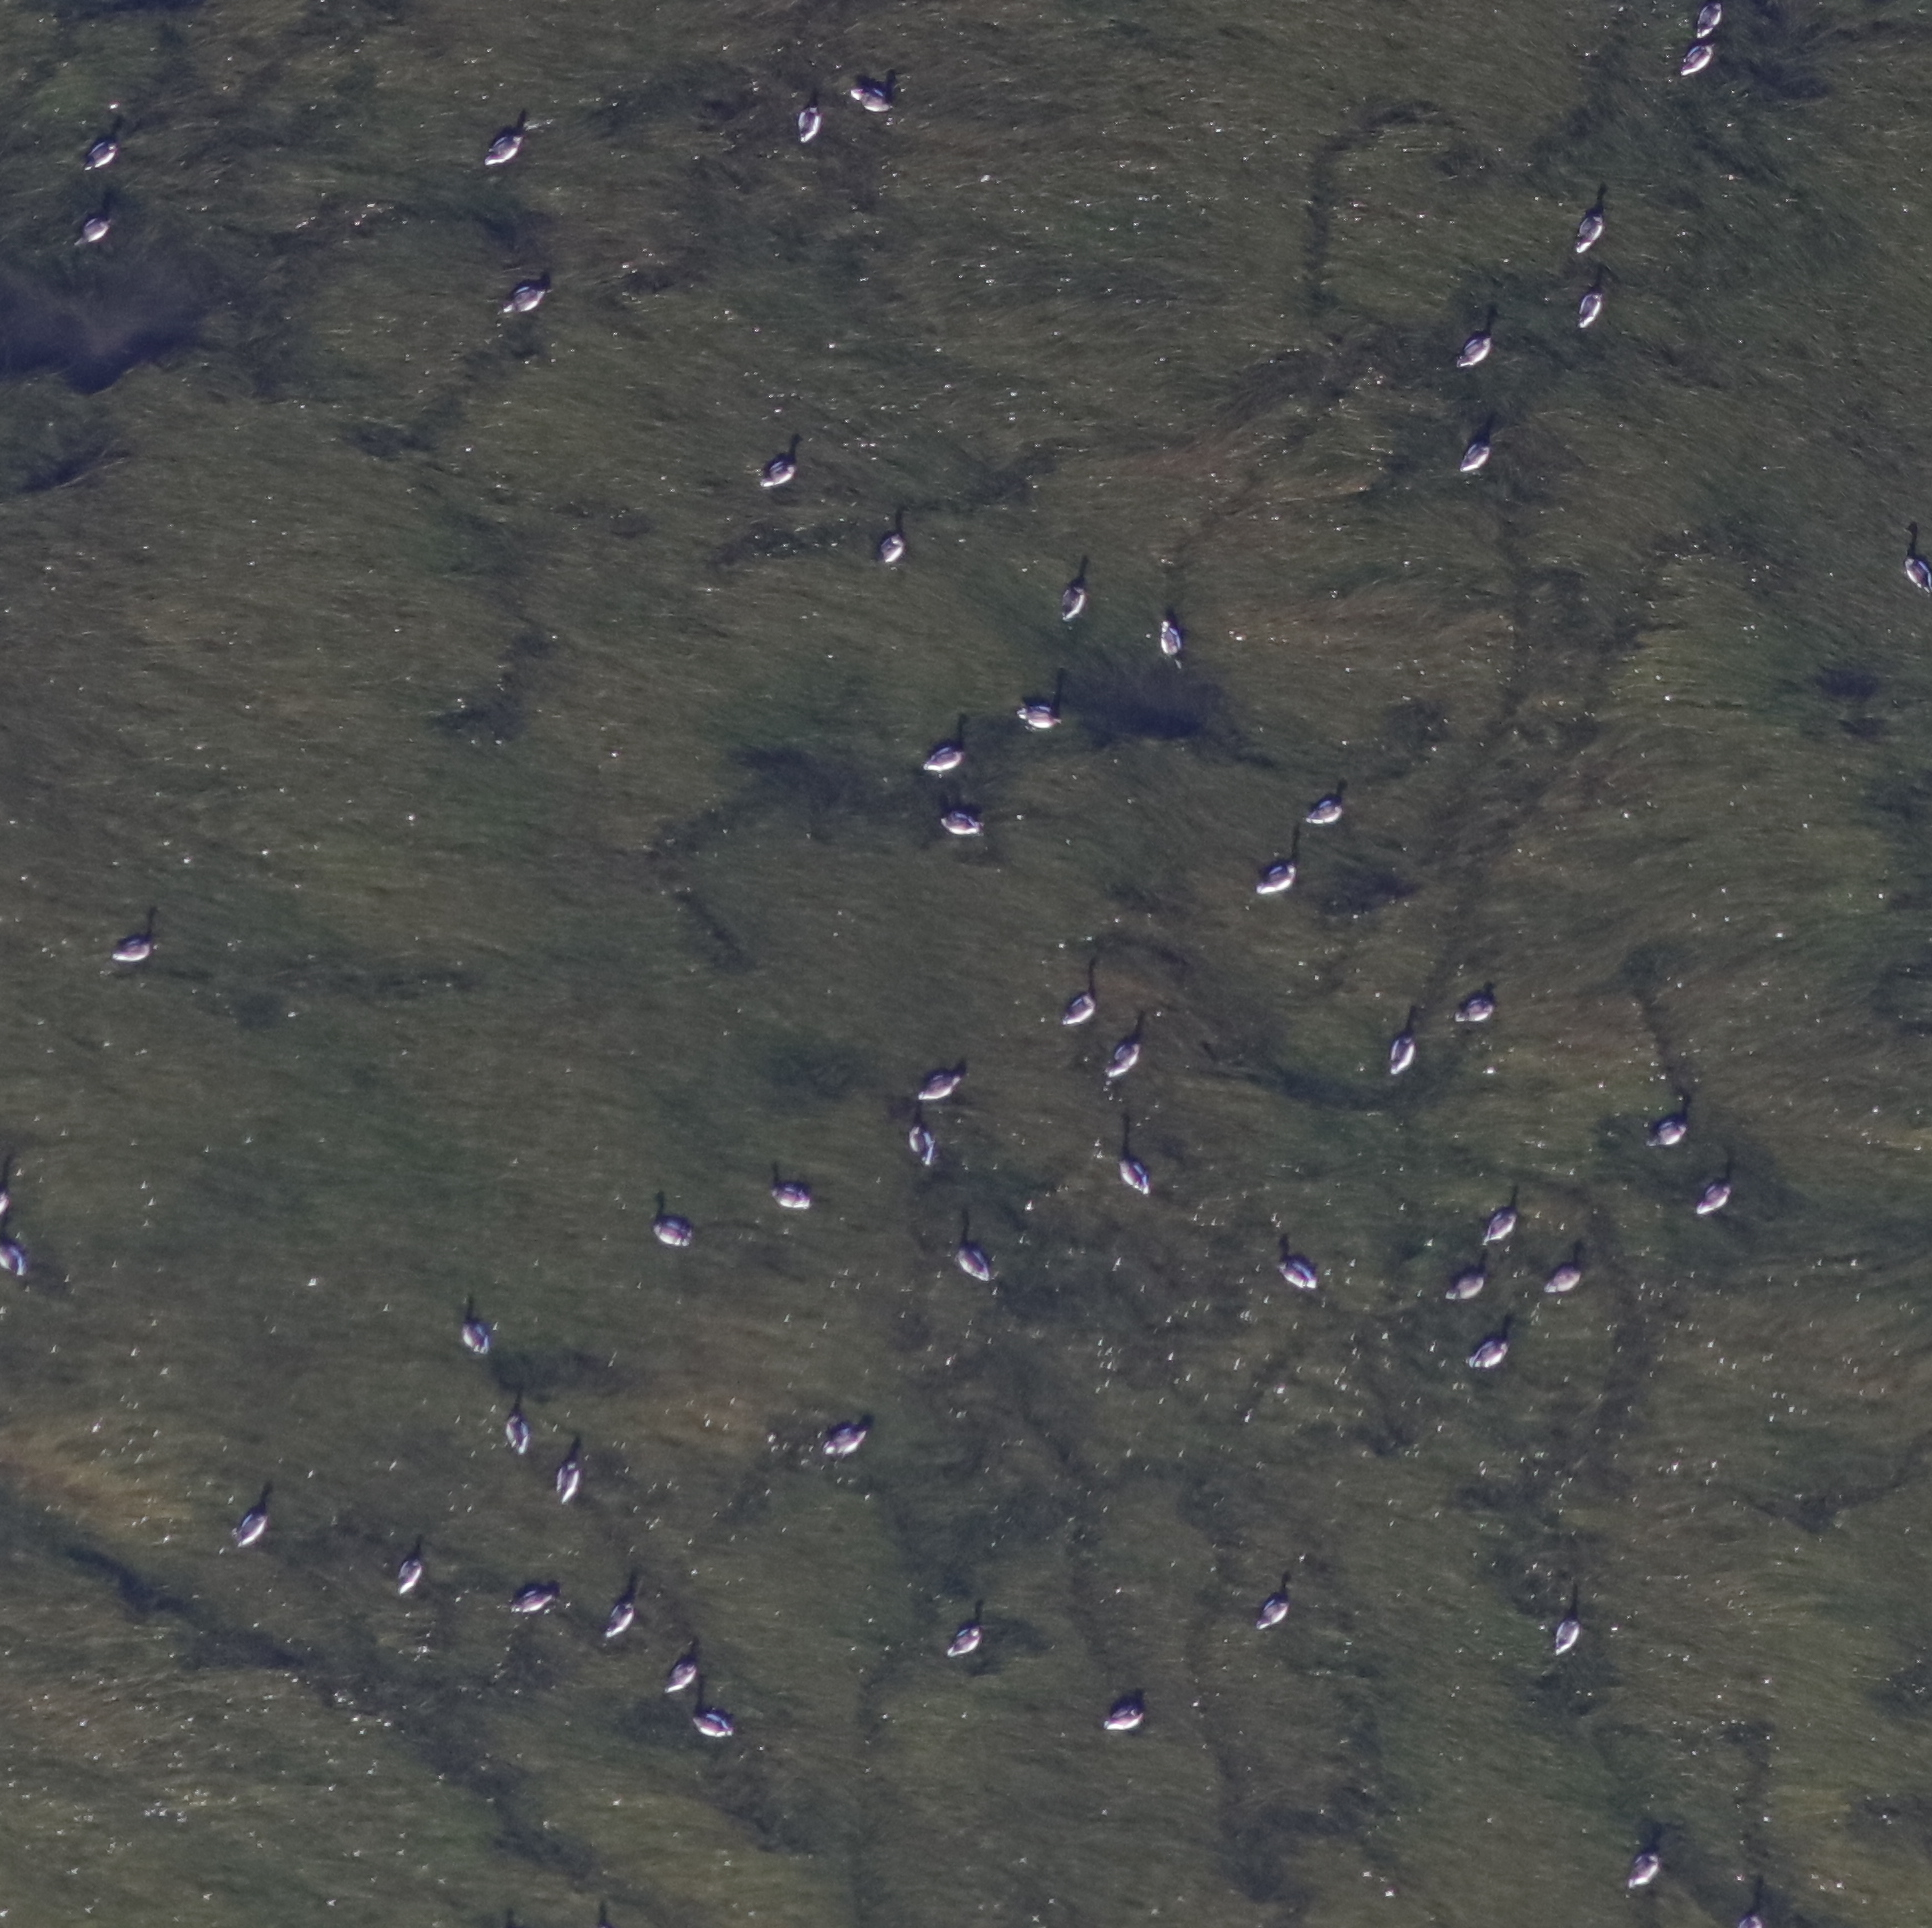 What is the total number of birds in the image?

56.